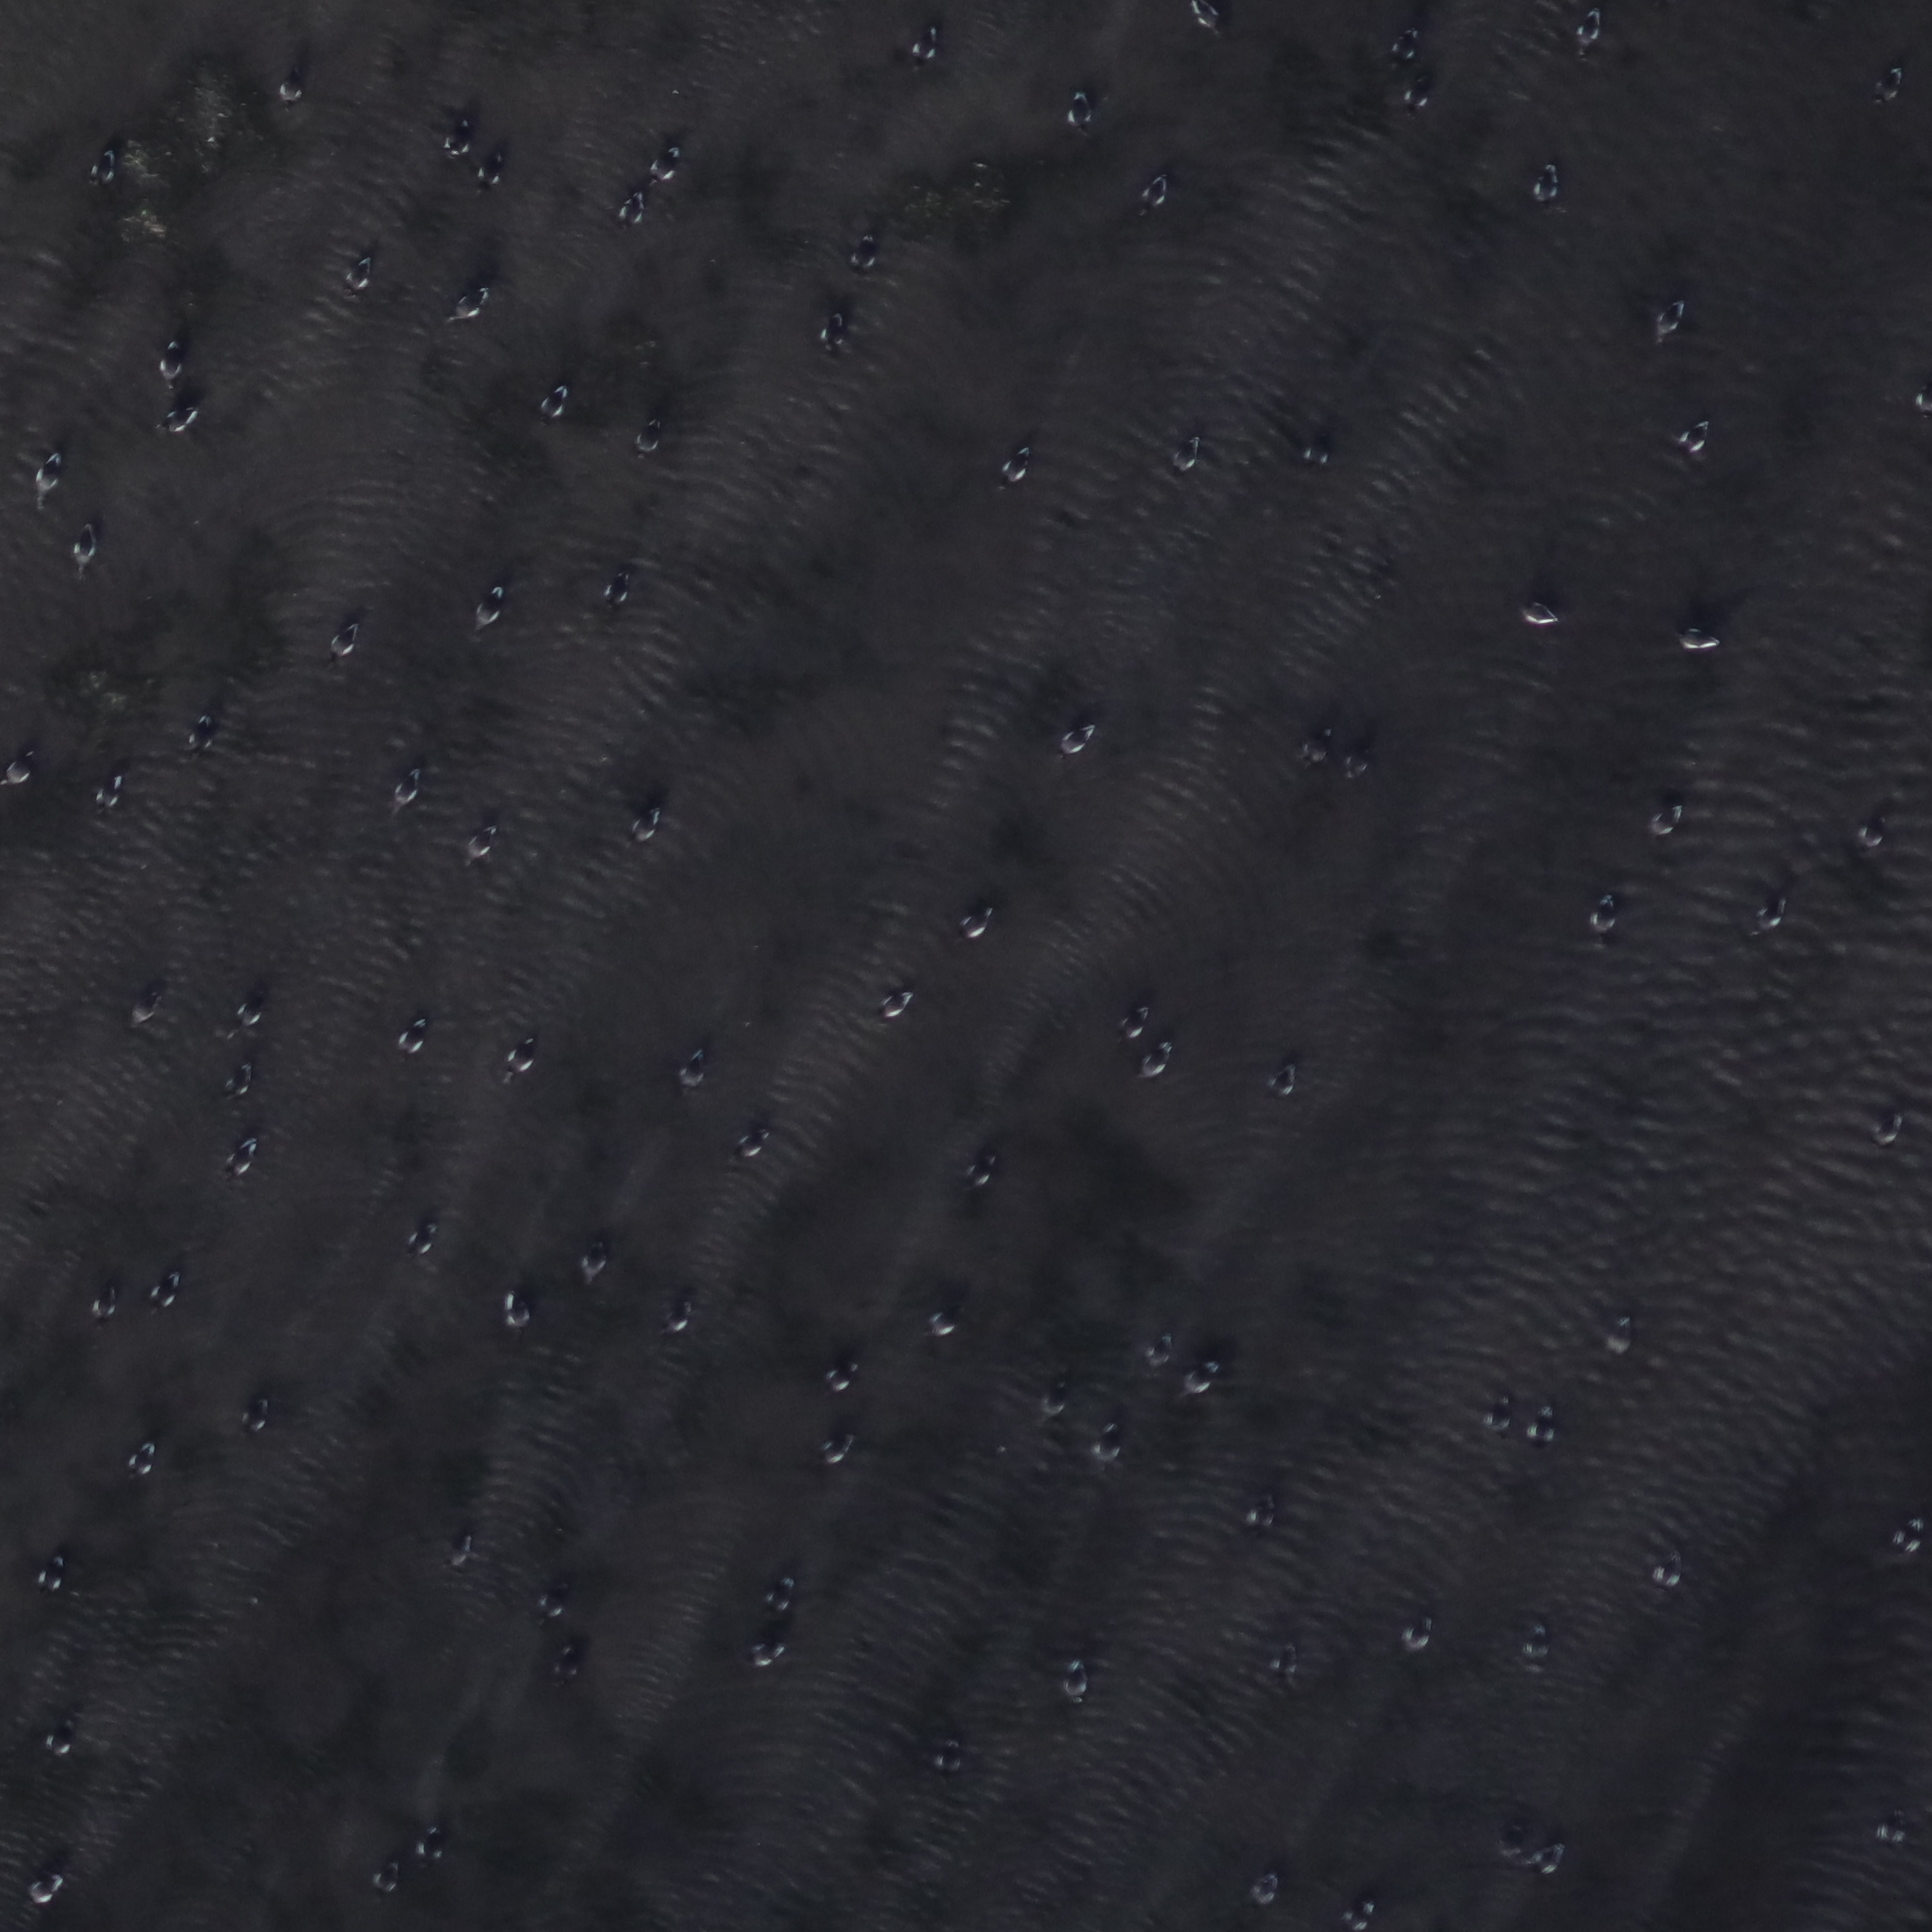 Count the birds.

104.